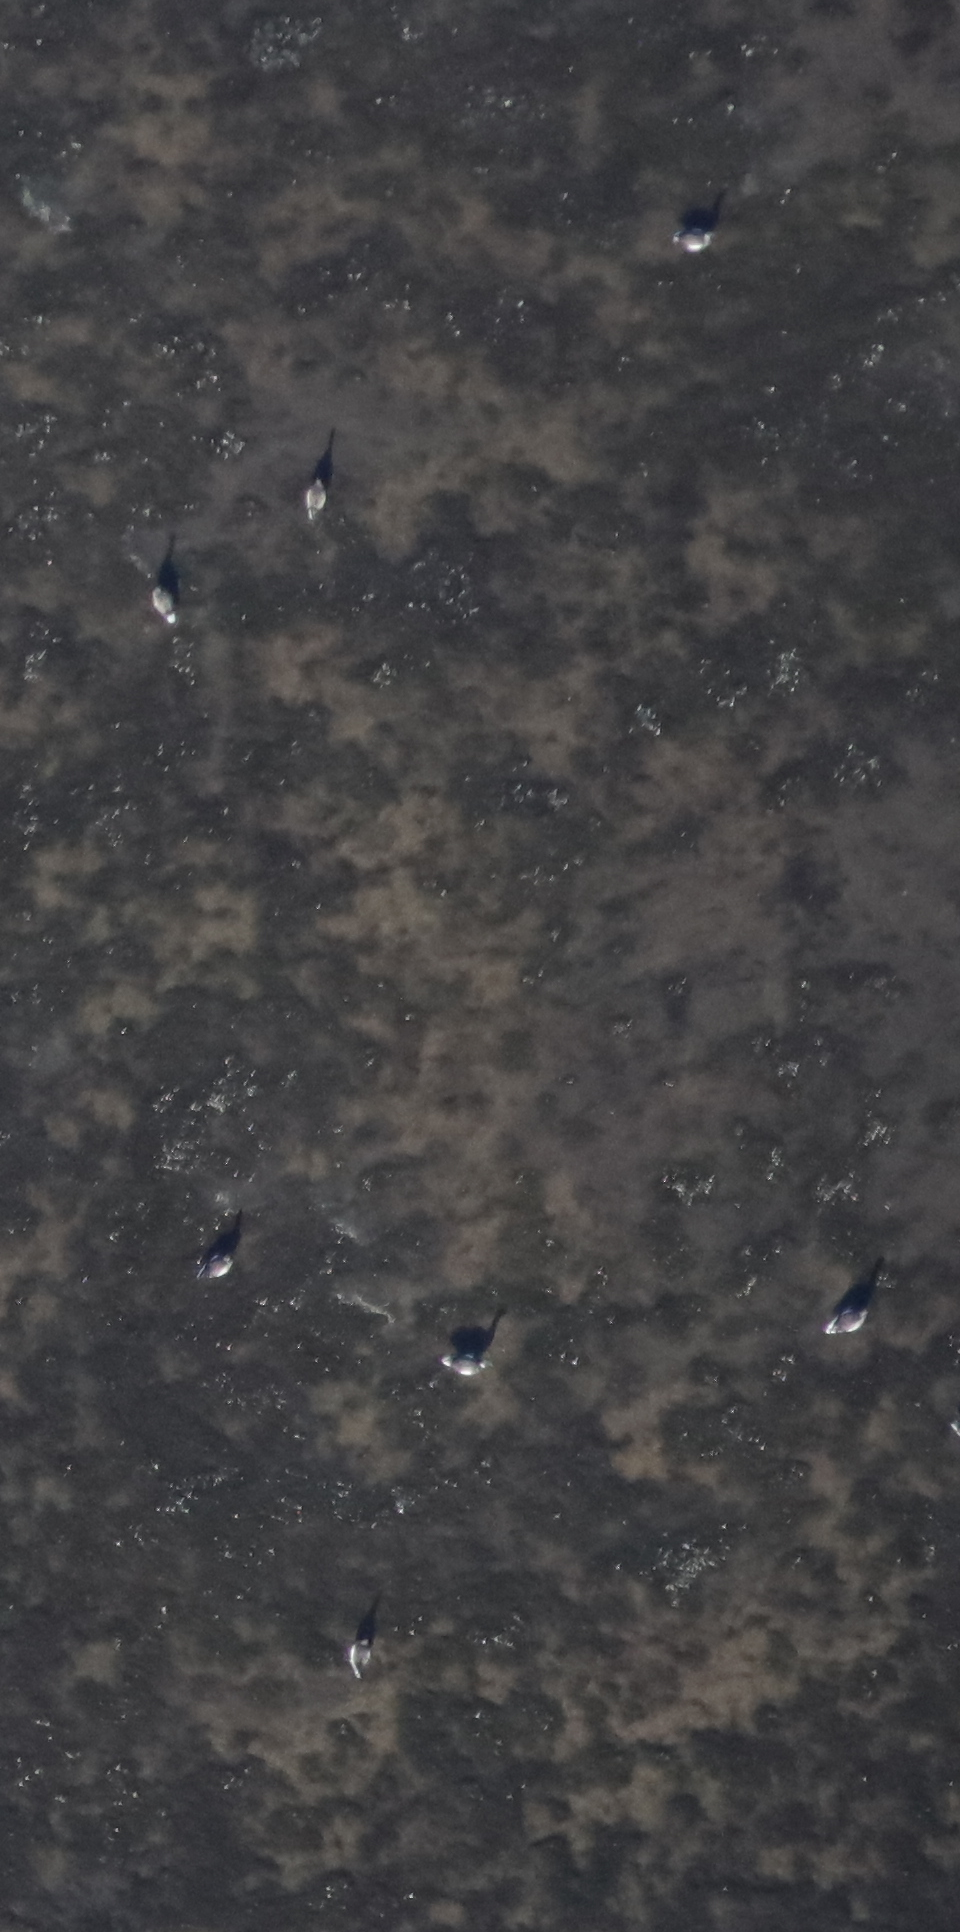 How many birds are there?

7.